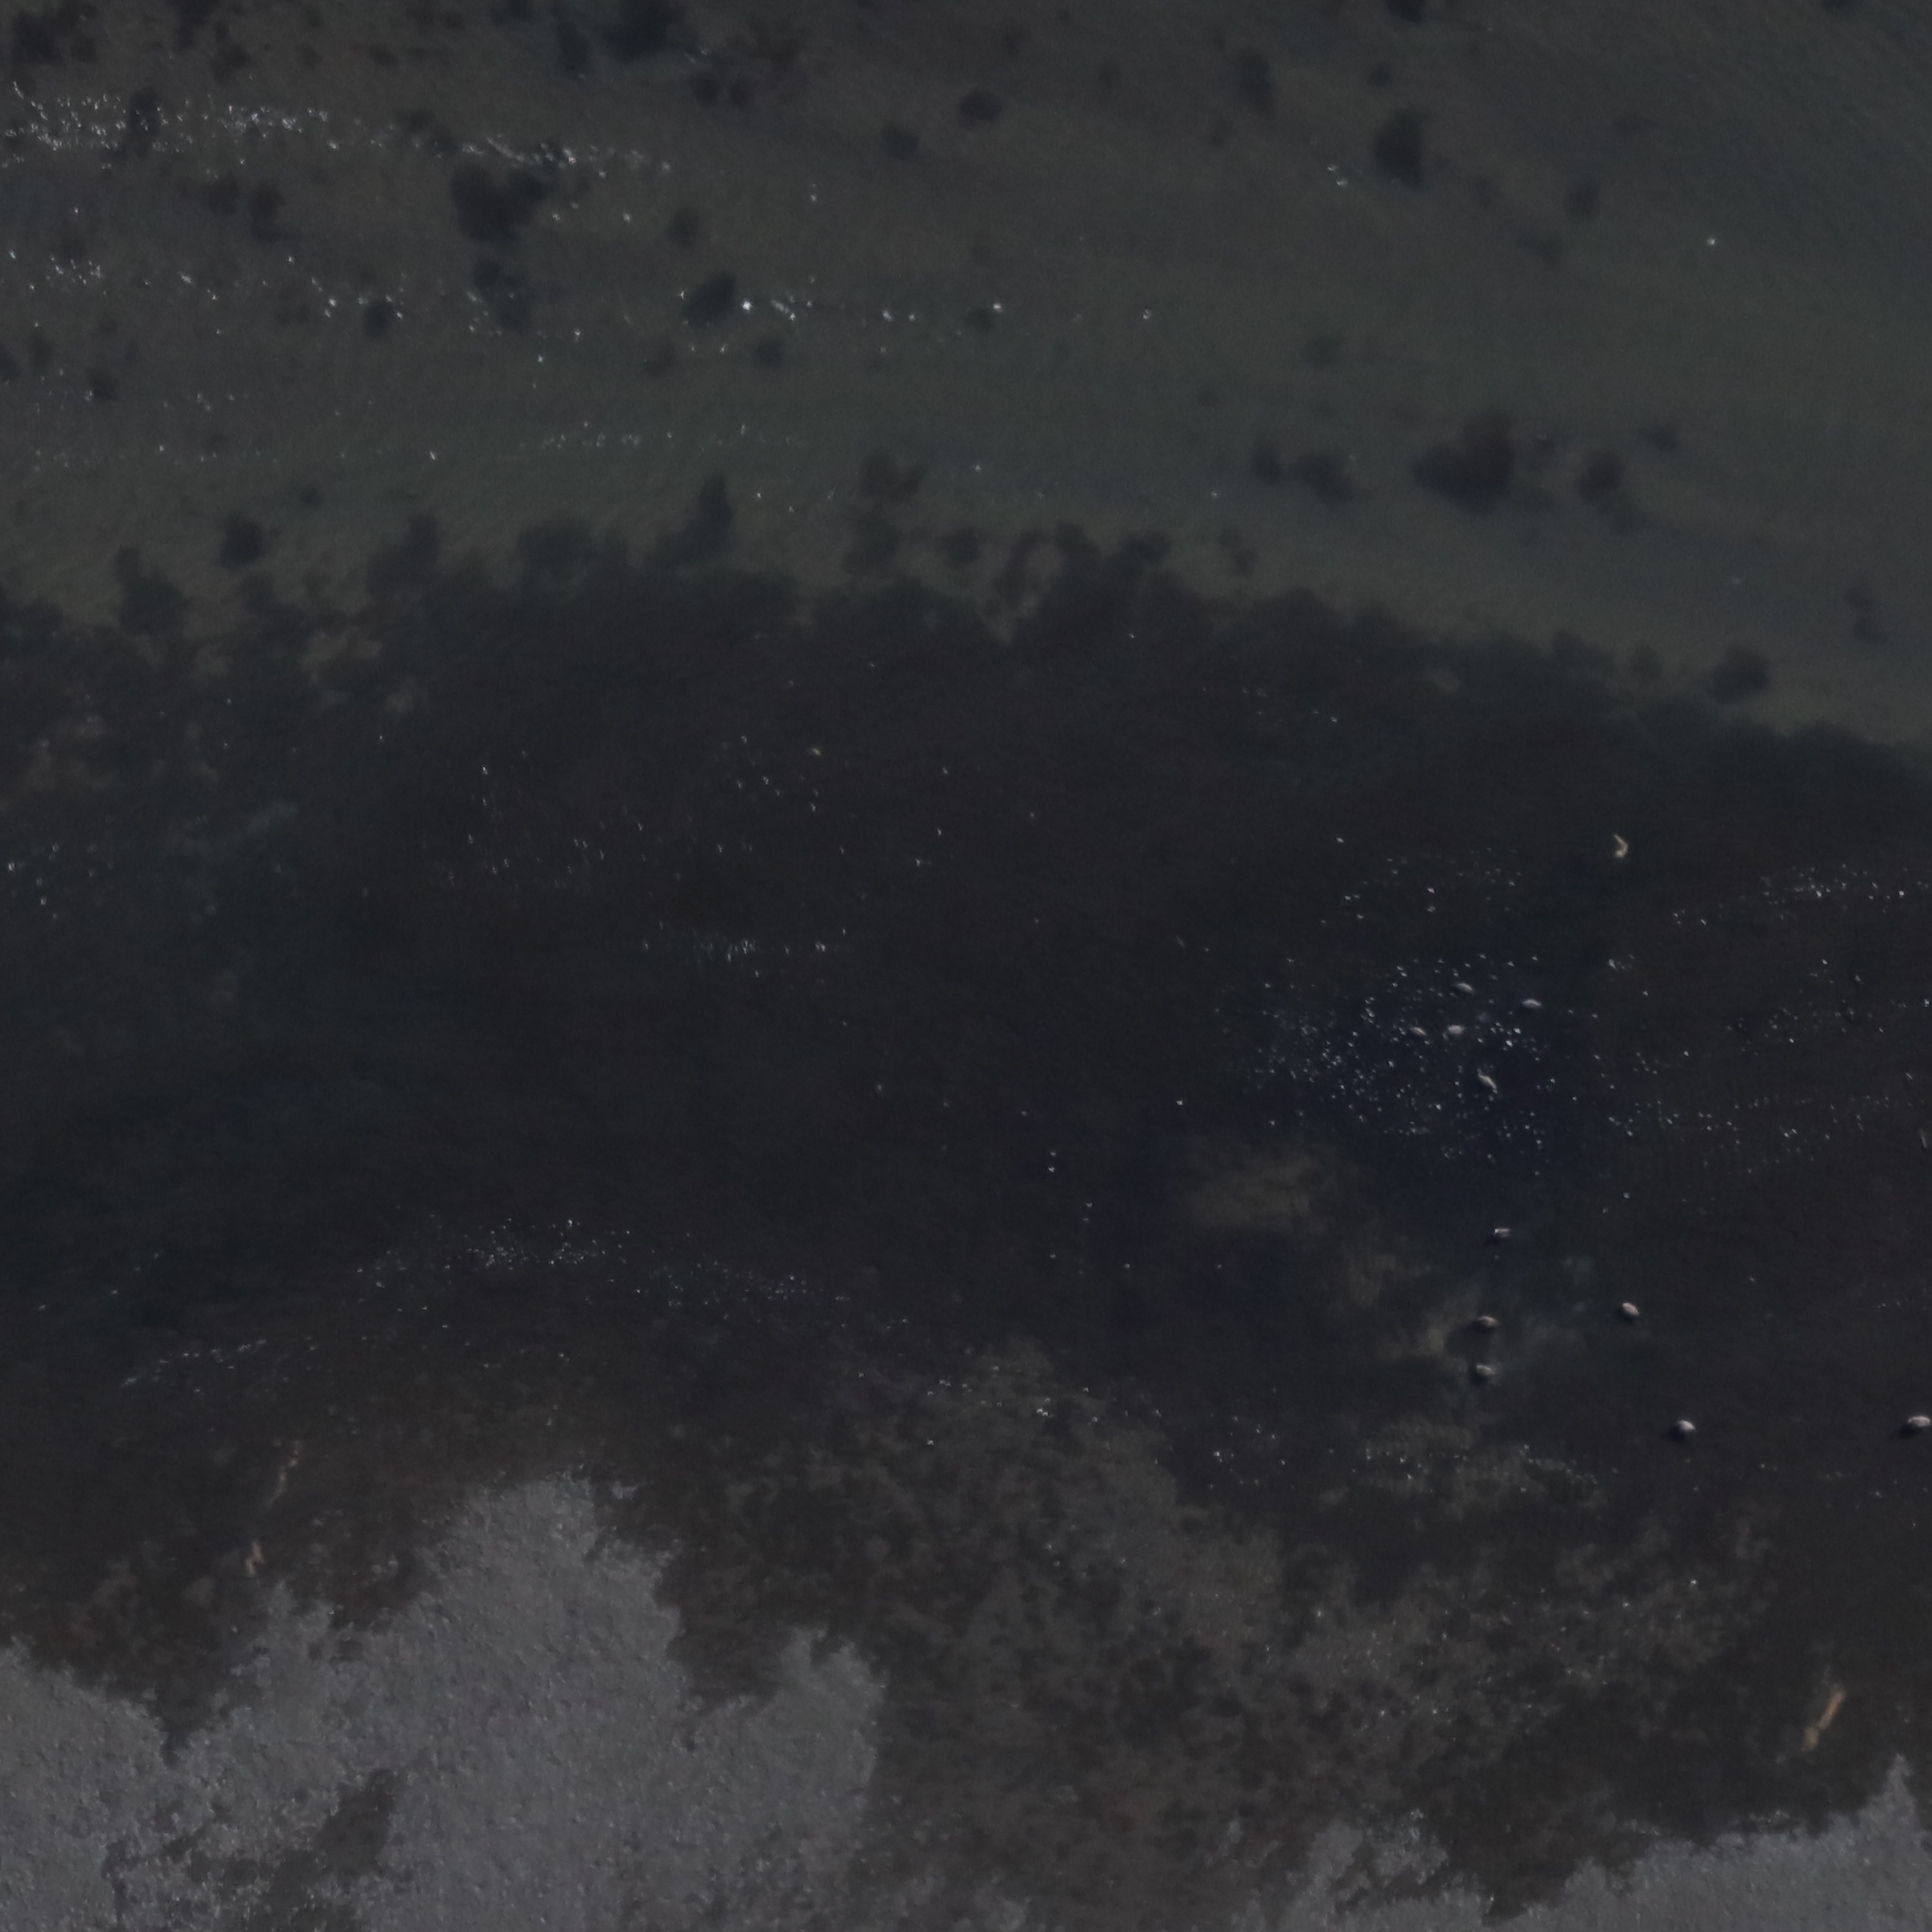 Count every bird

11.